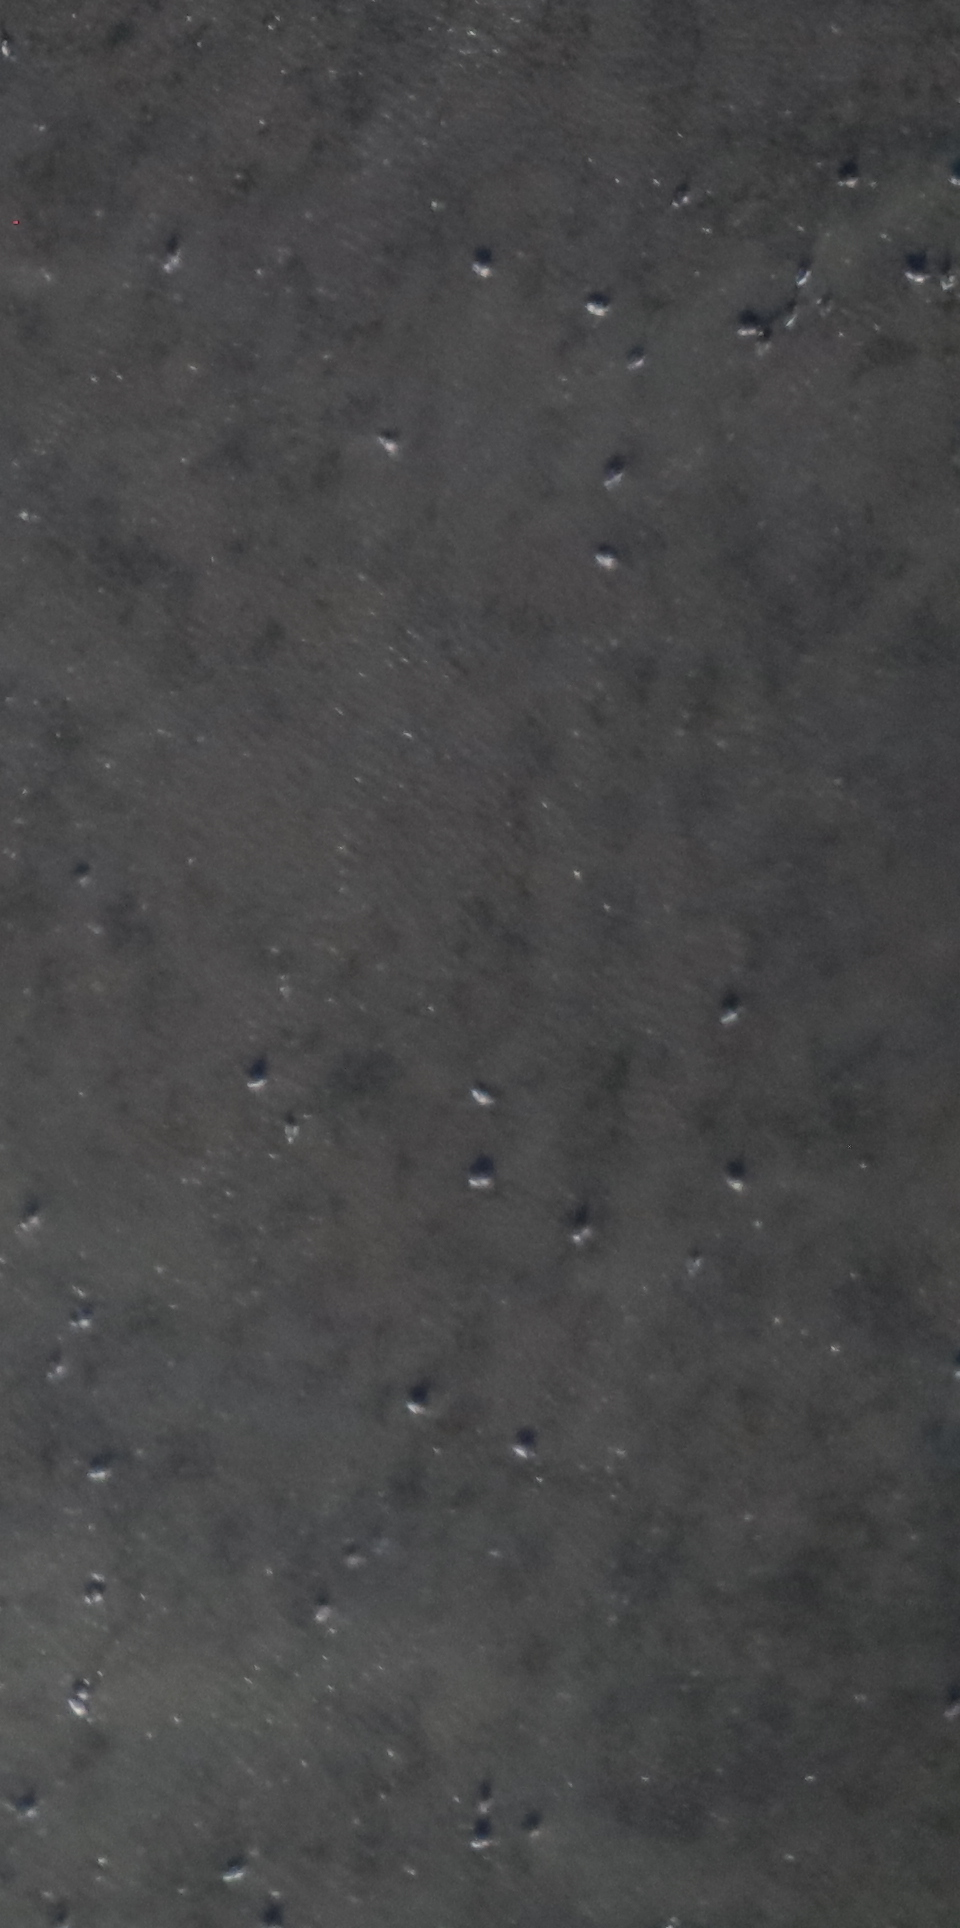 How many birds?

44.